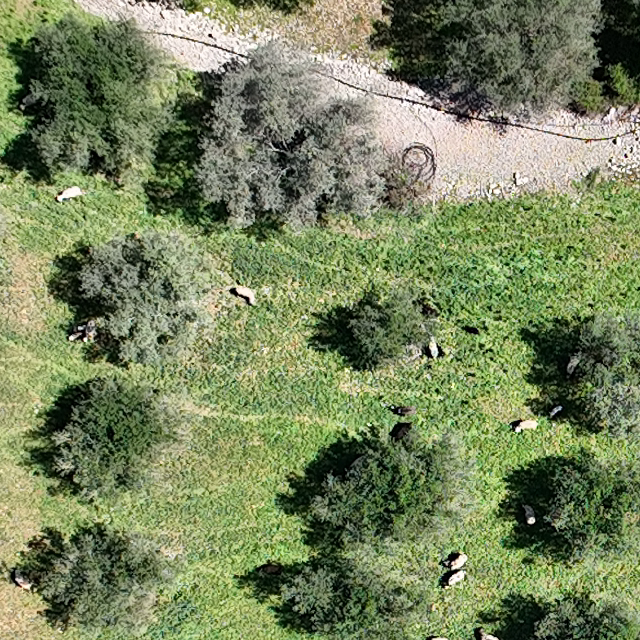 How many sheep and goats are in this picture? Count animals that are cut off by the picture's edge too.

16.